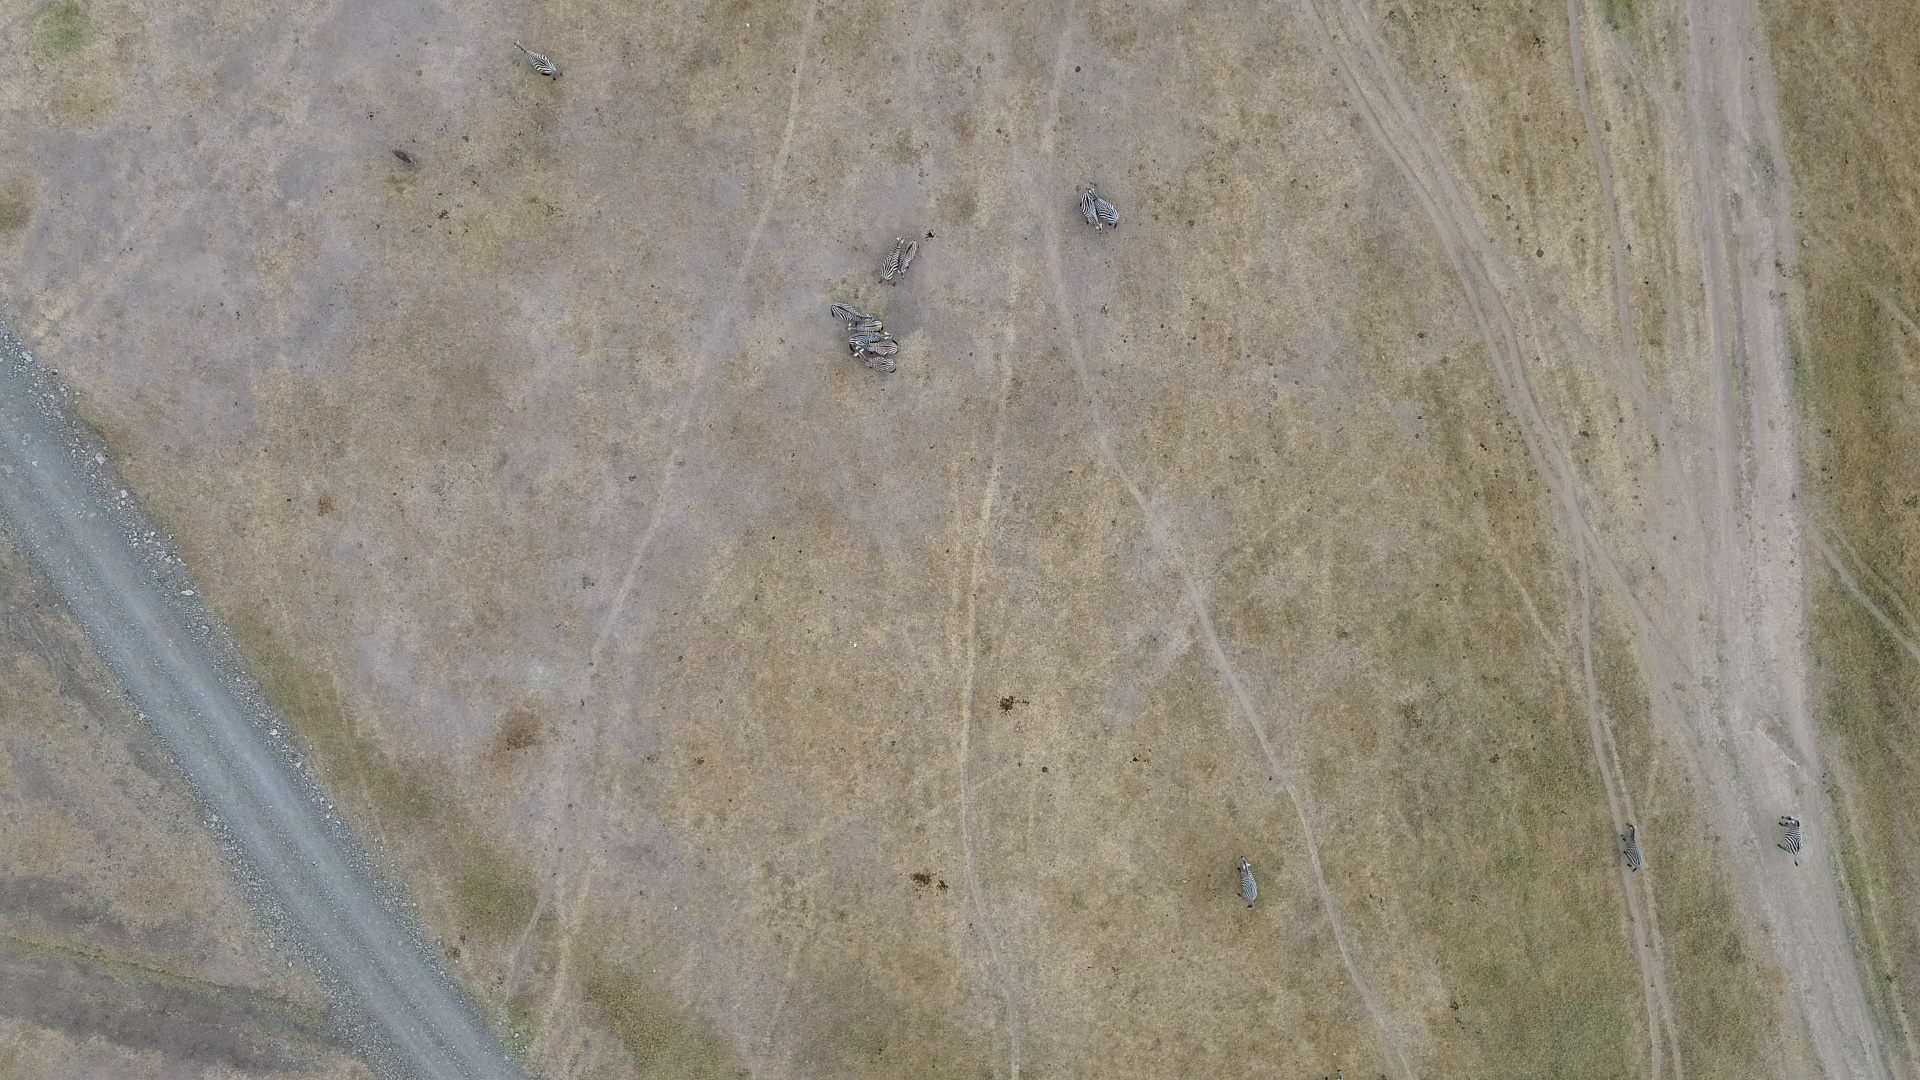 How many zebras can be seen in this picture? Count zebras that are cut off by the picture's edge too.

13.